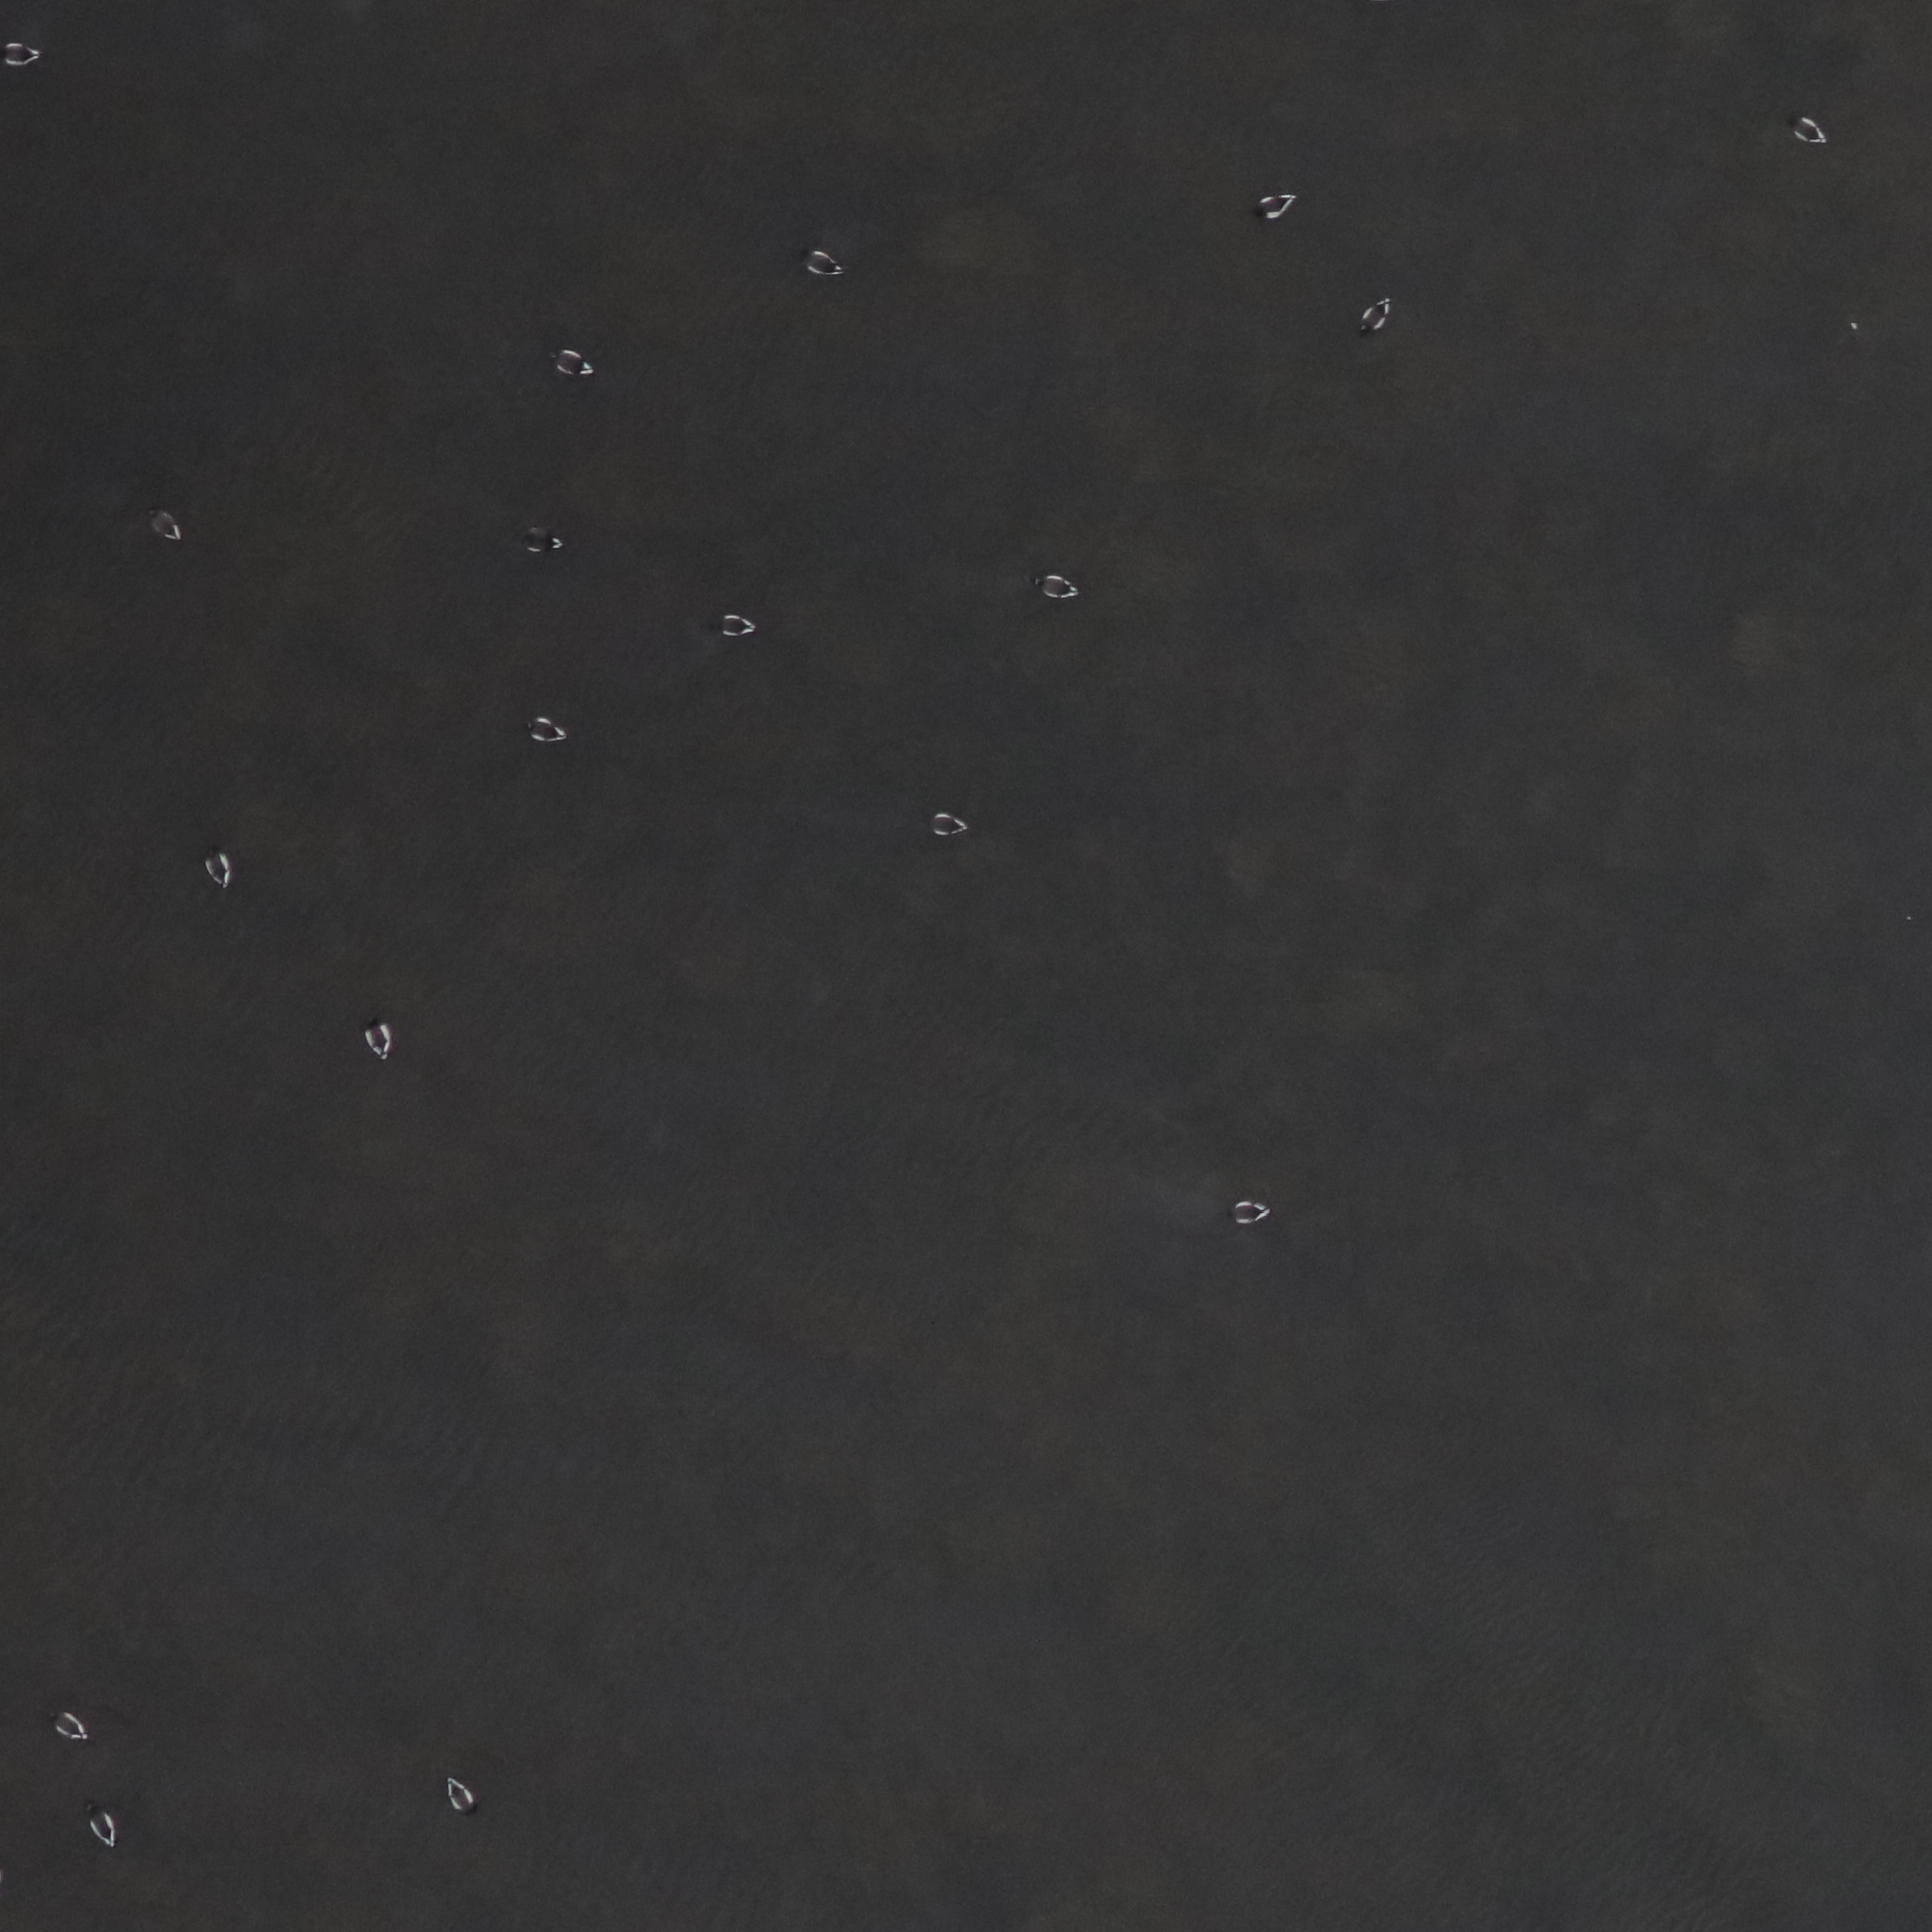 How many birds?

18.